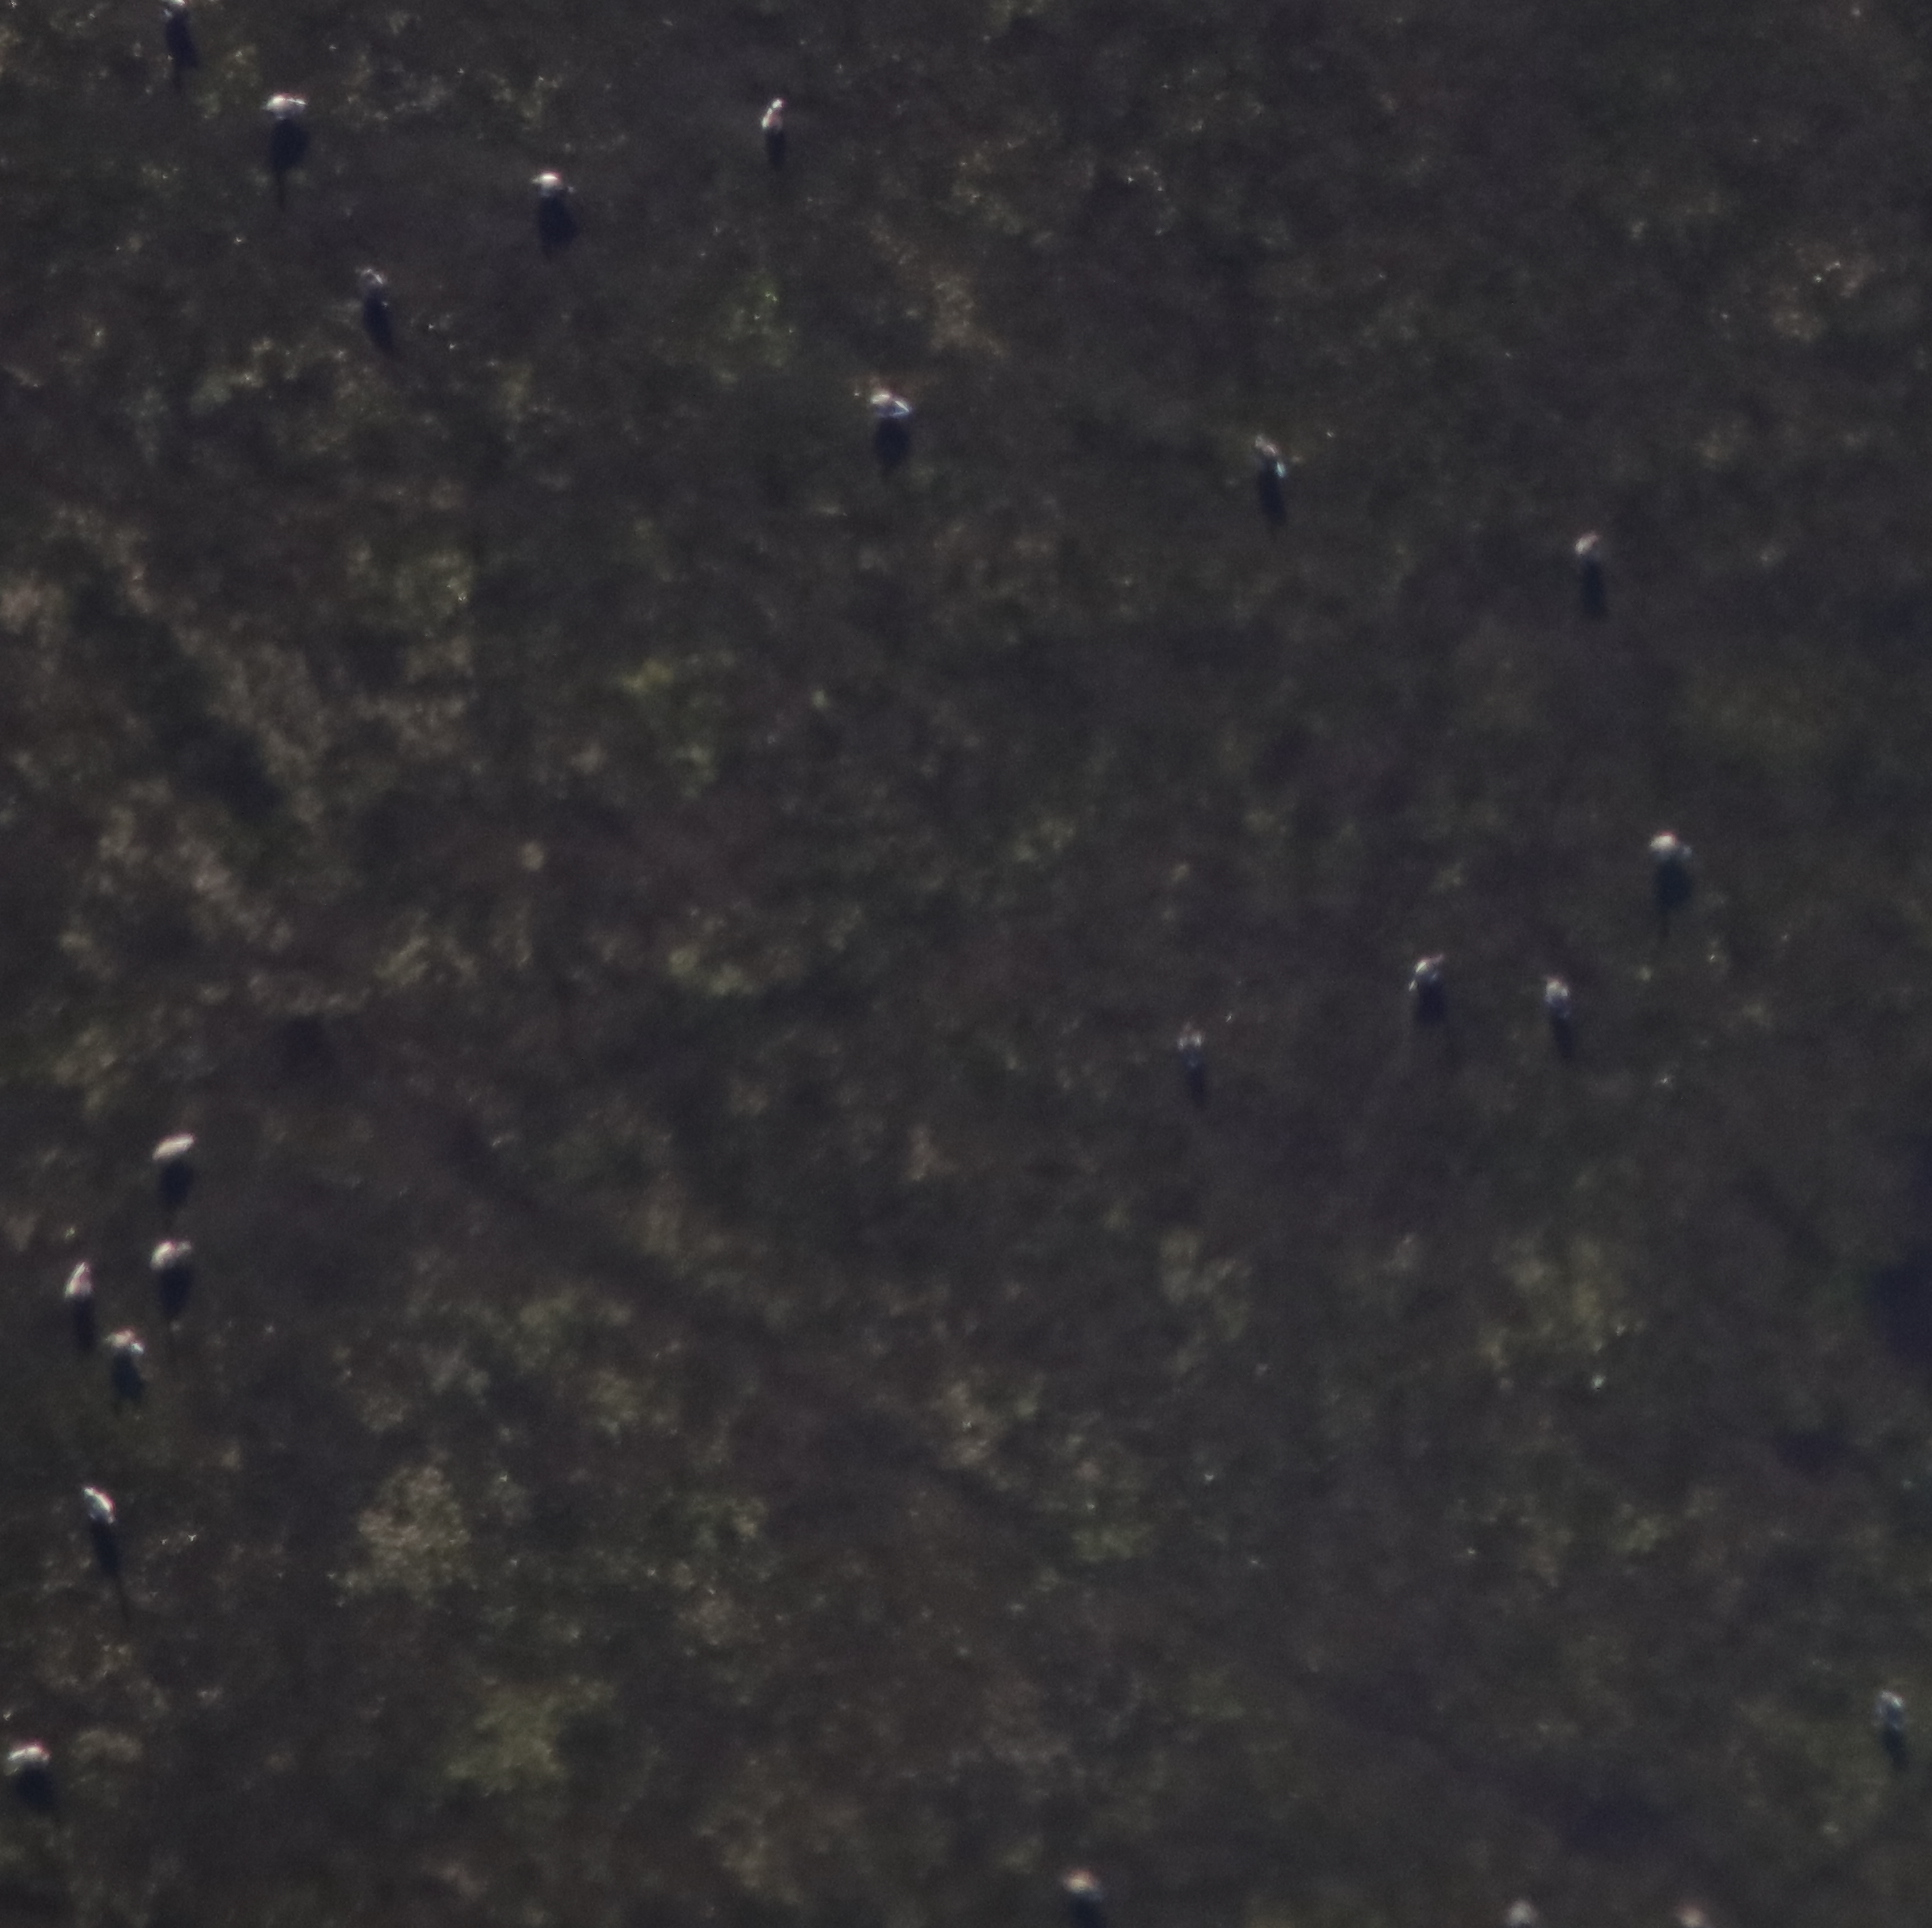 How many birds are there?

19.